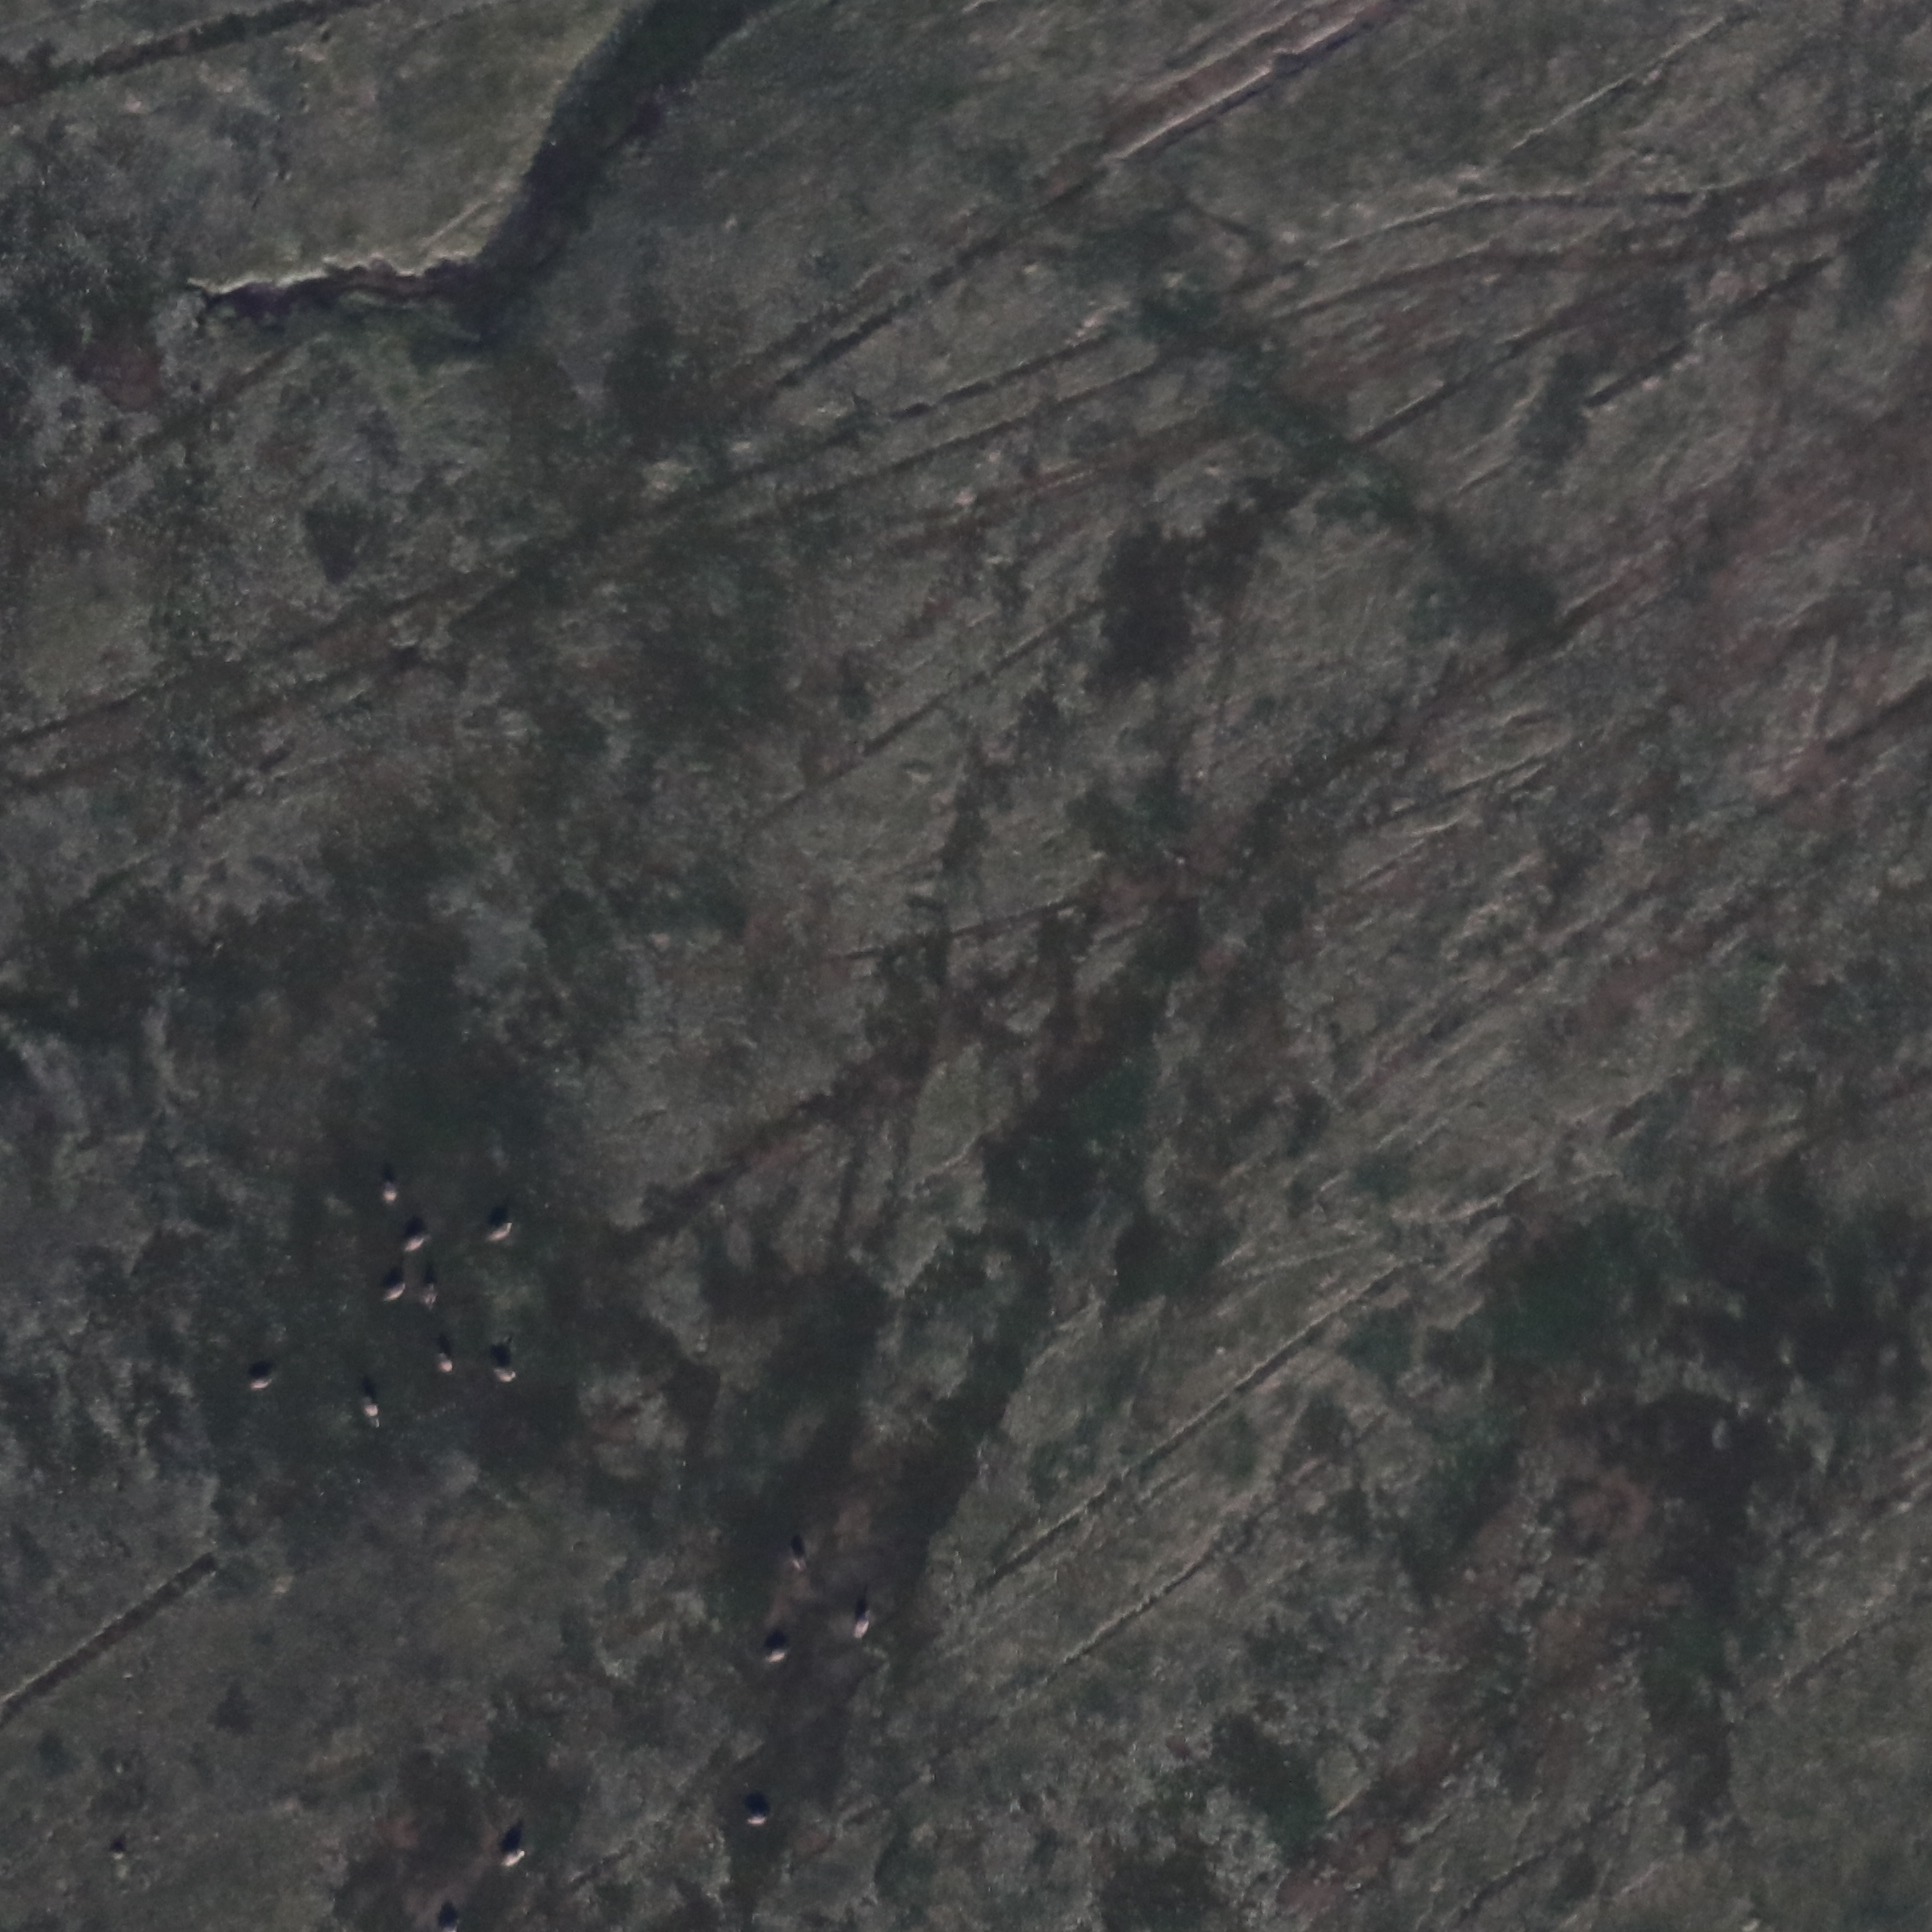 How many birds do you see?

14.